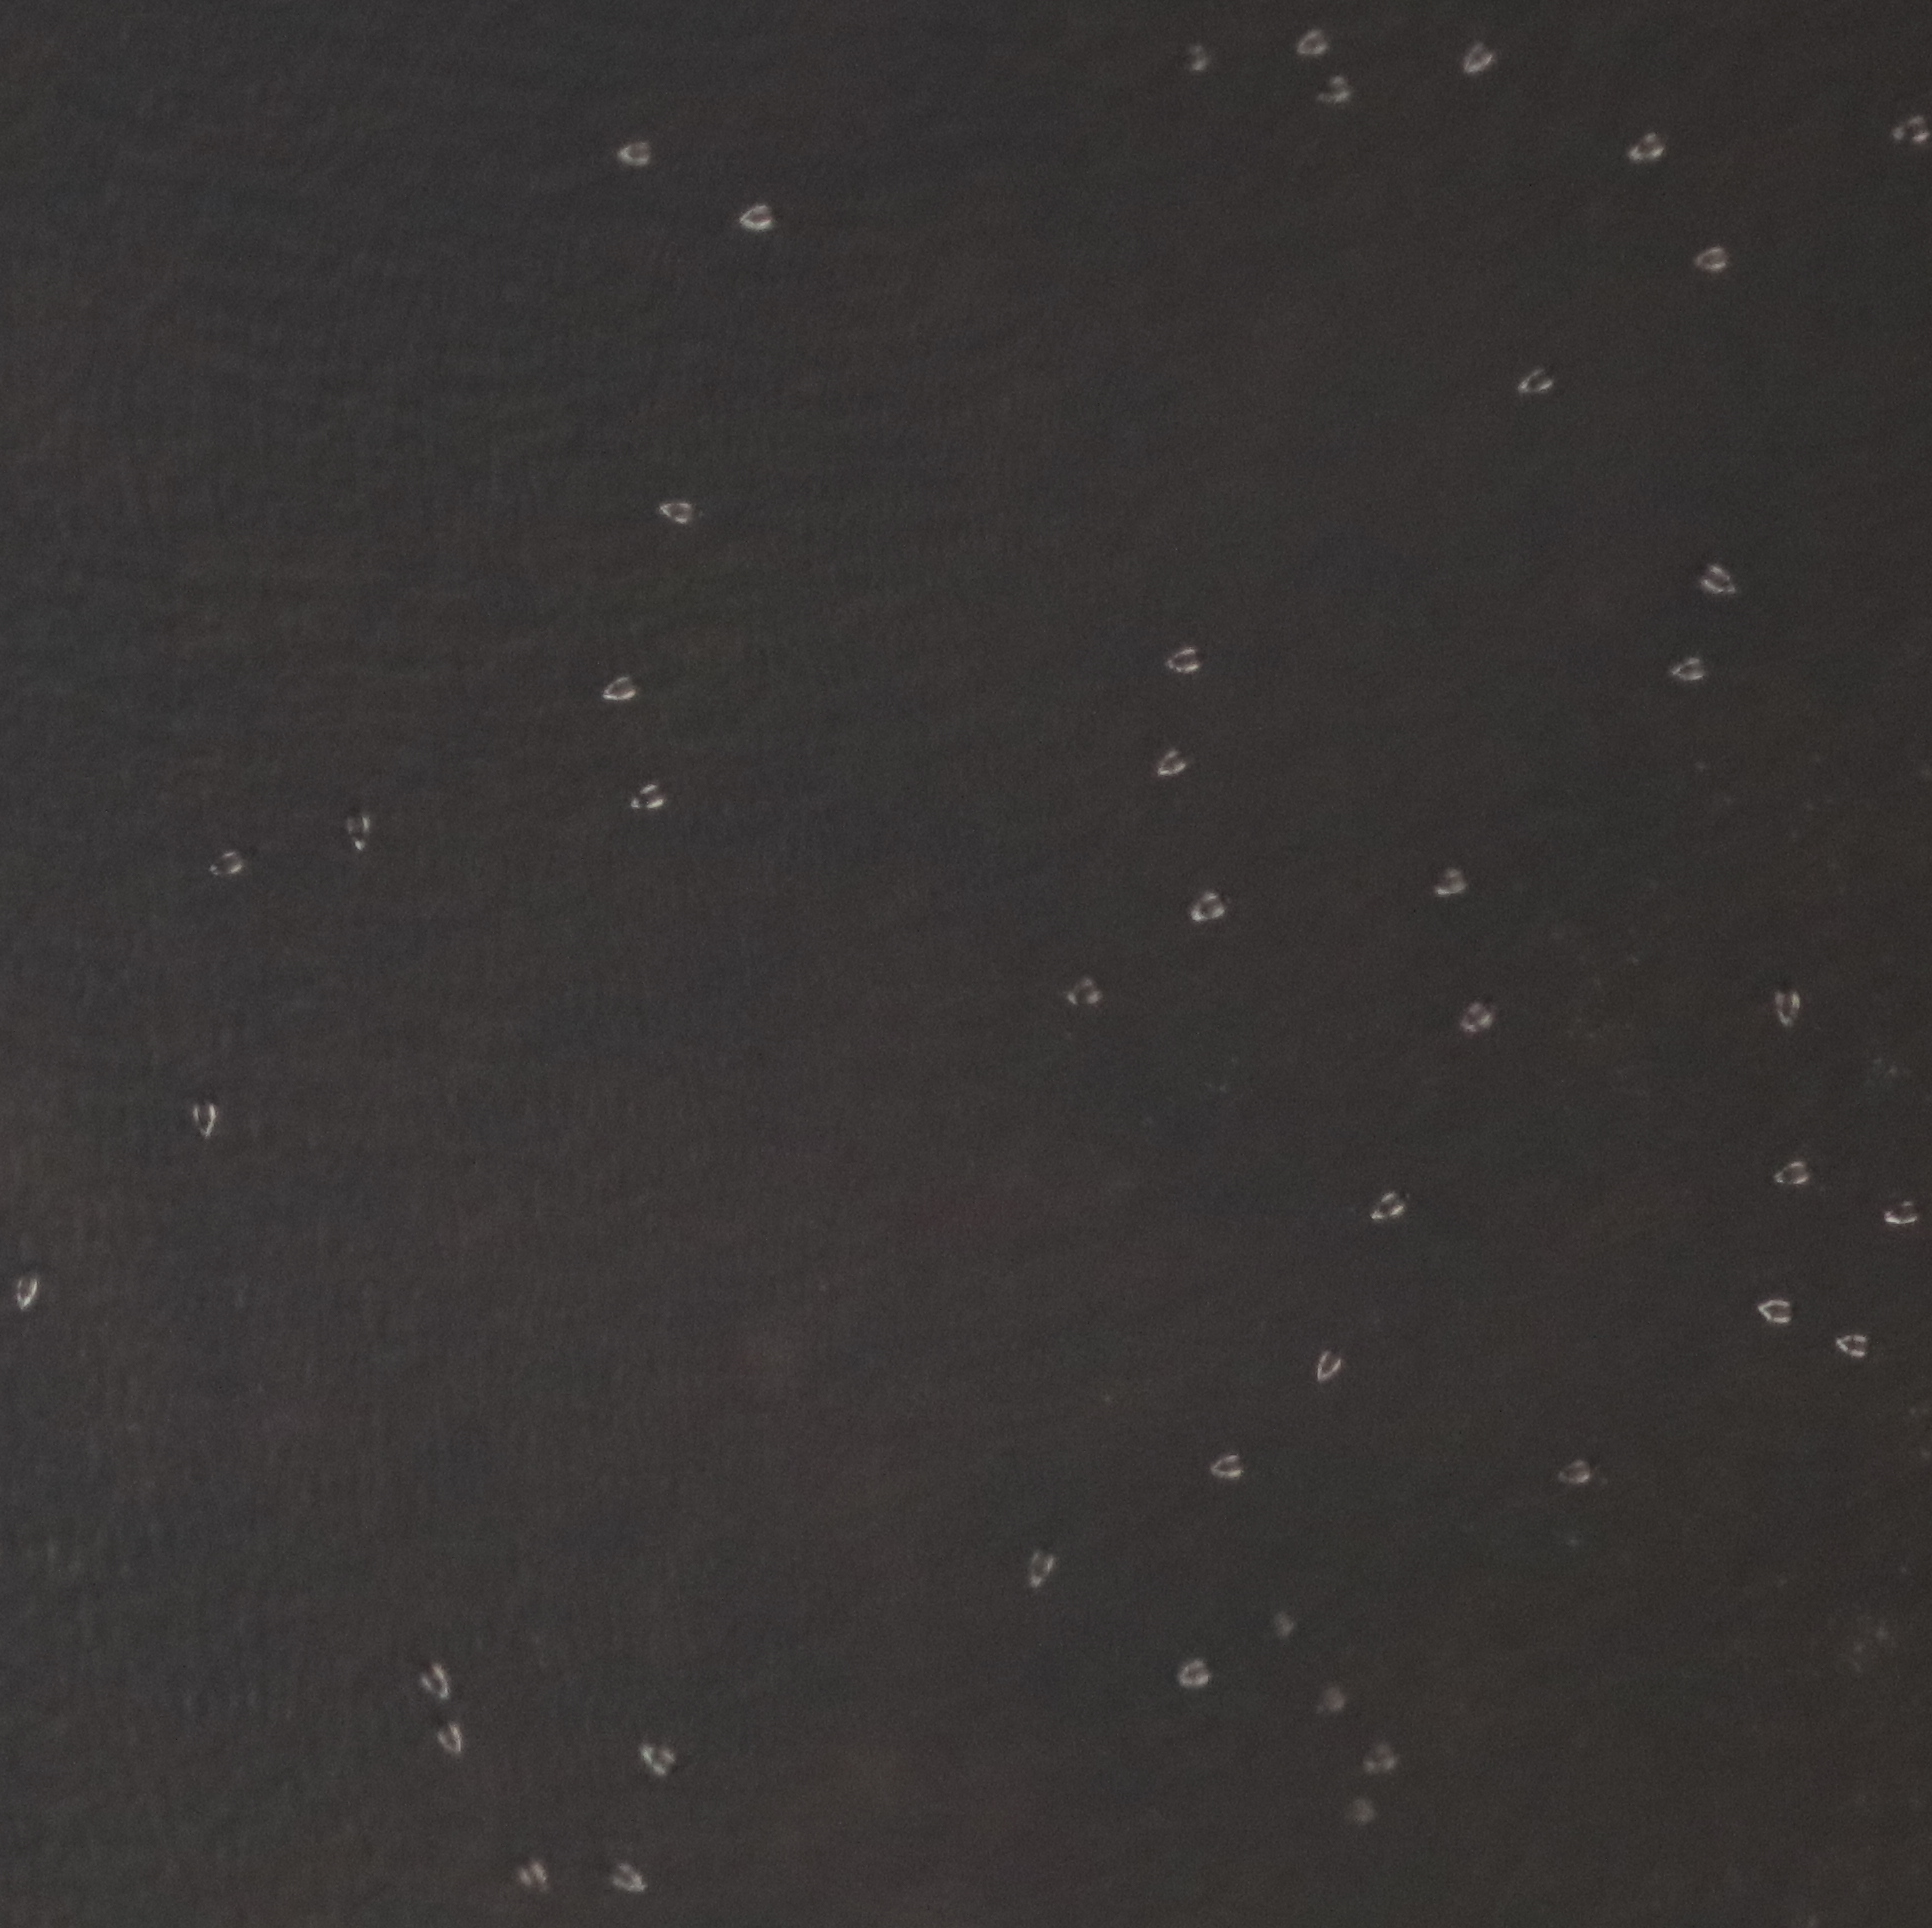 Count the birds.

45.